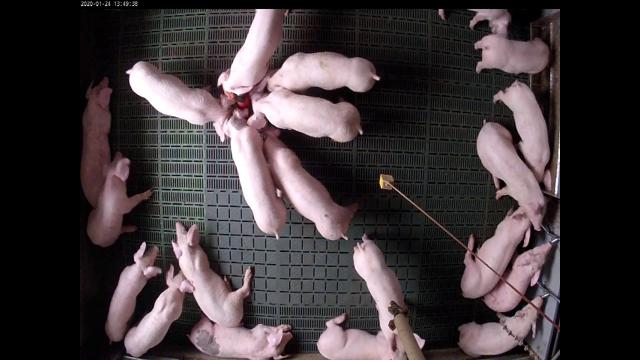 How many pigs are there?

21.